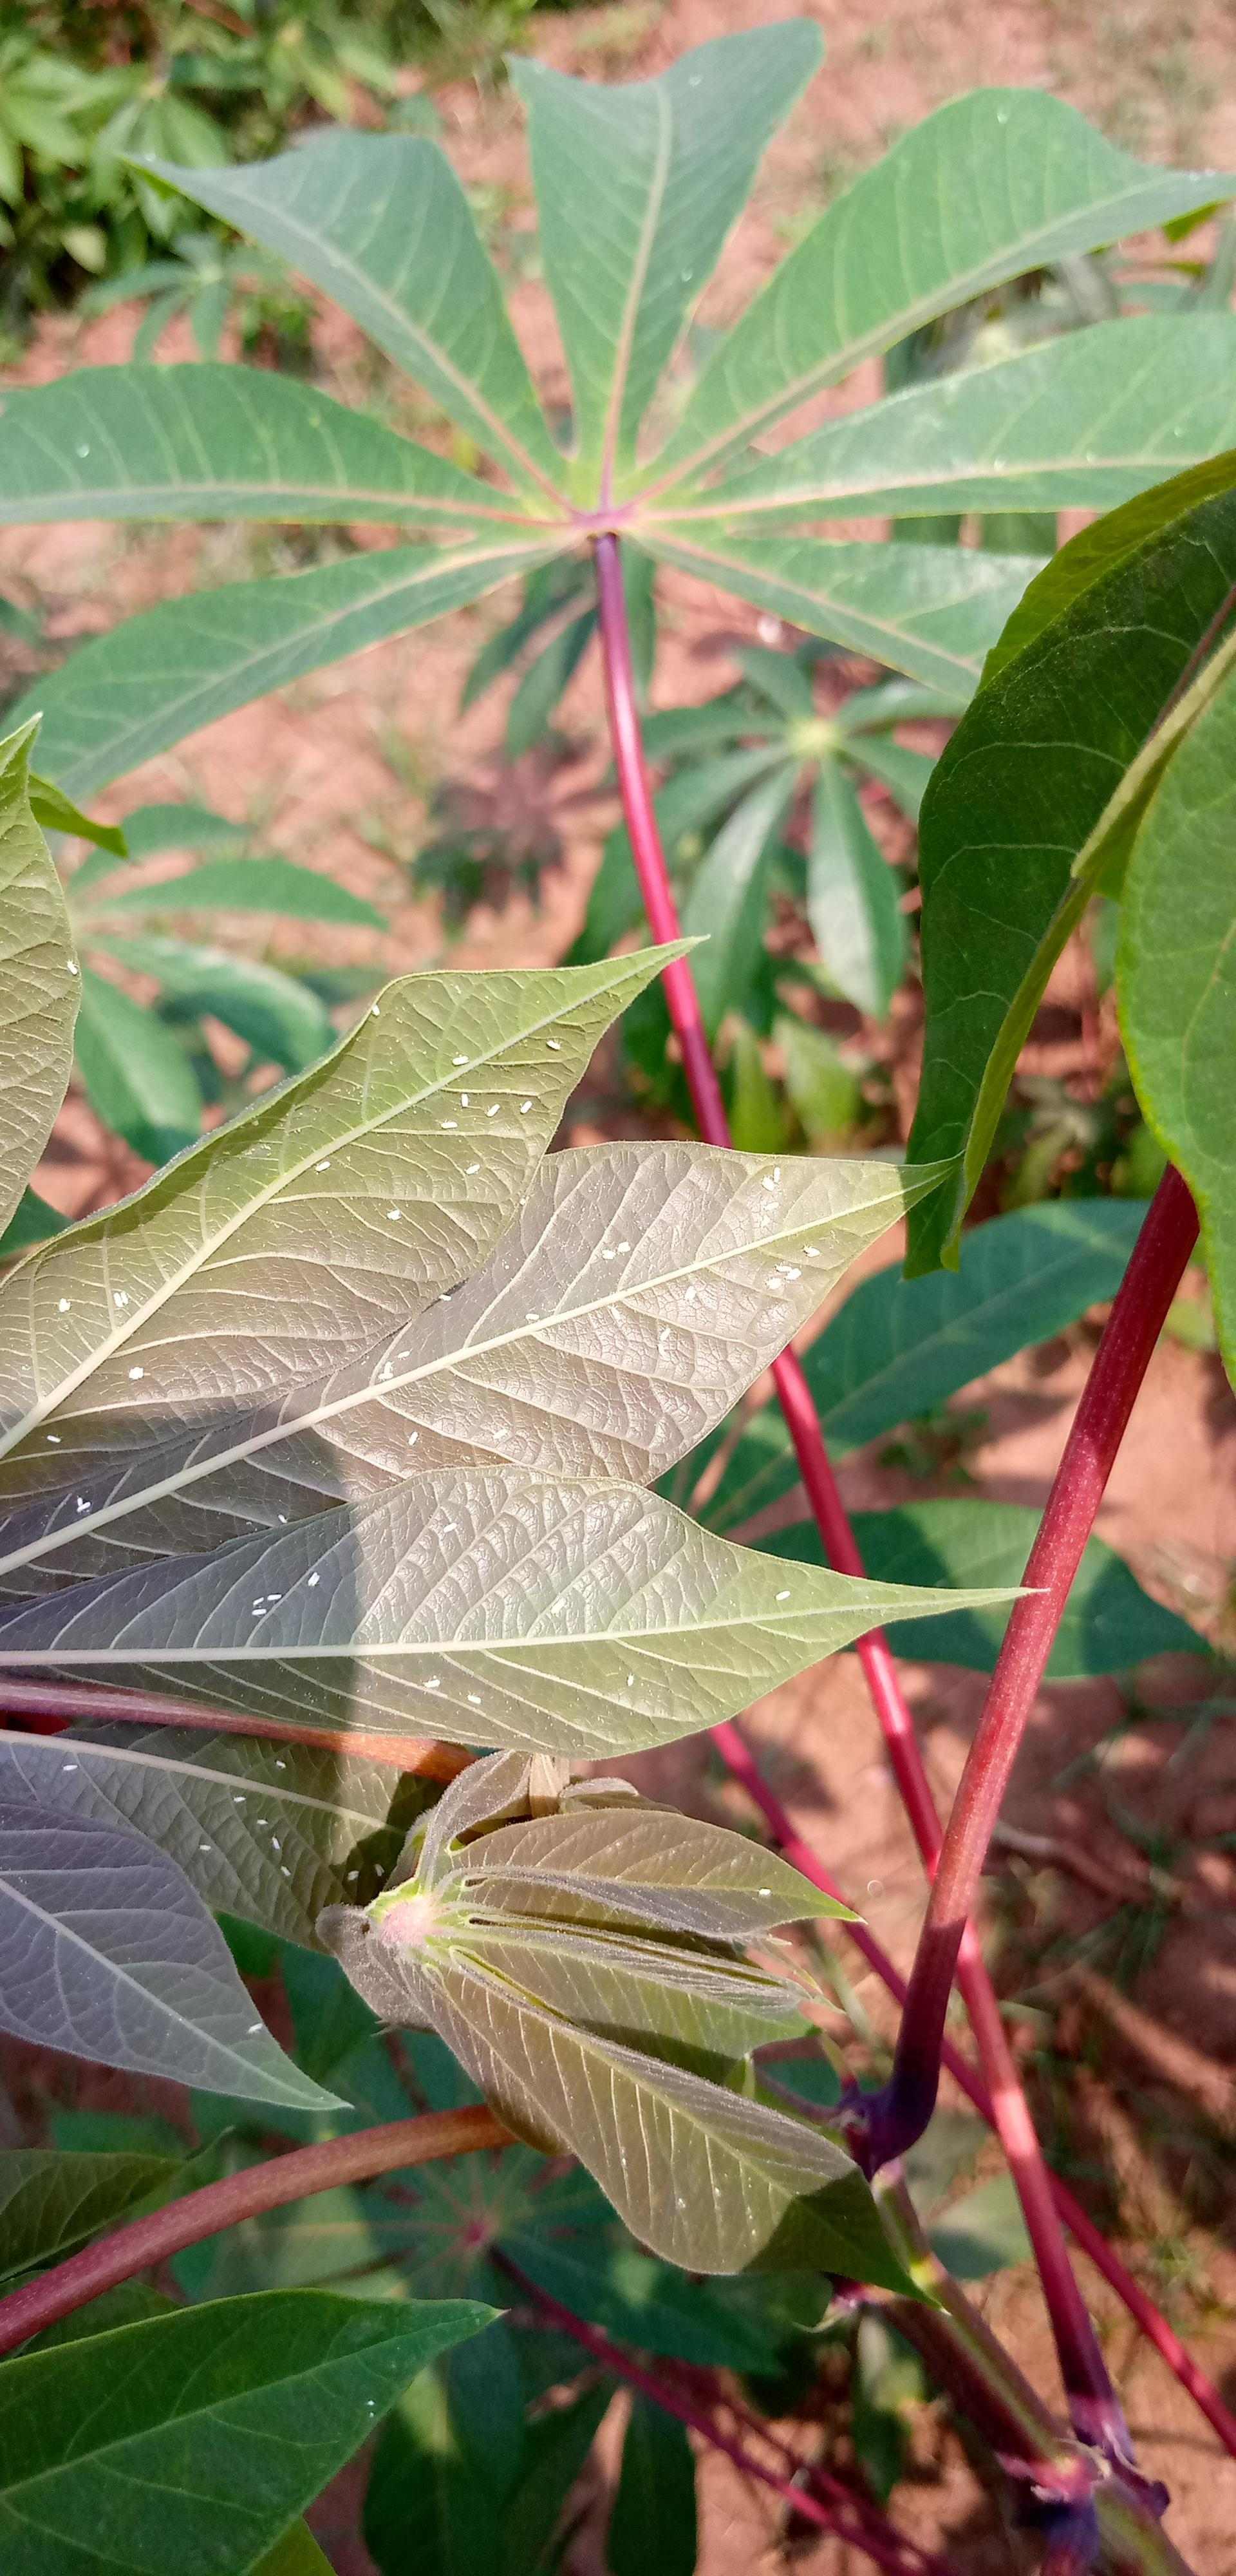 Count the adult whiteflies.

68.